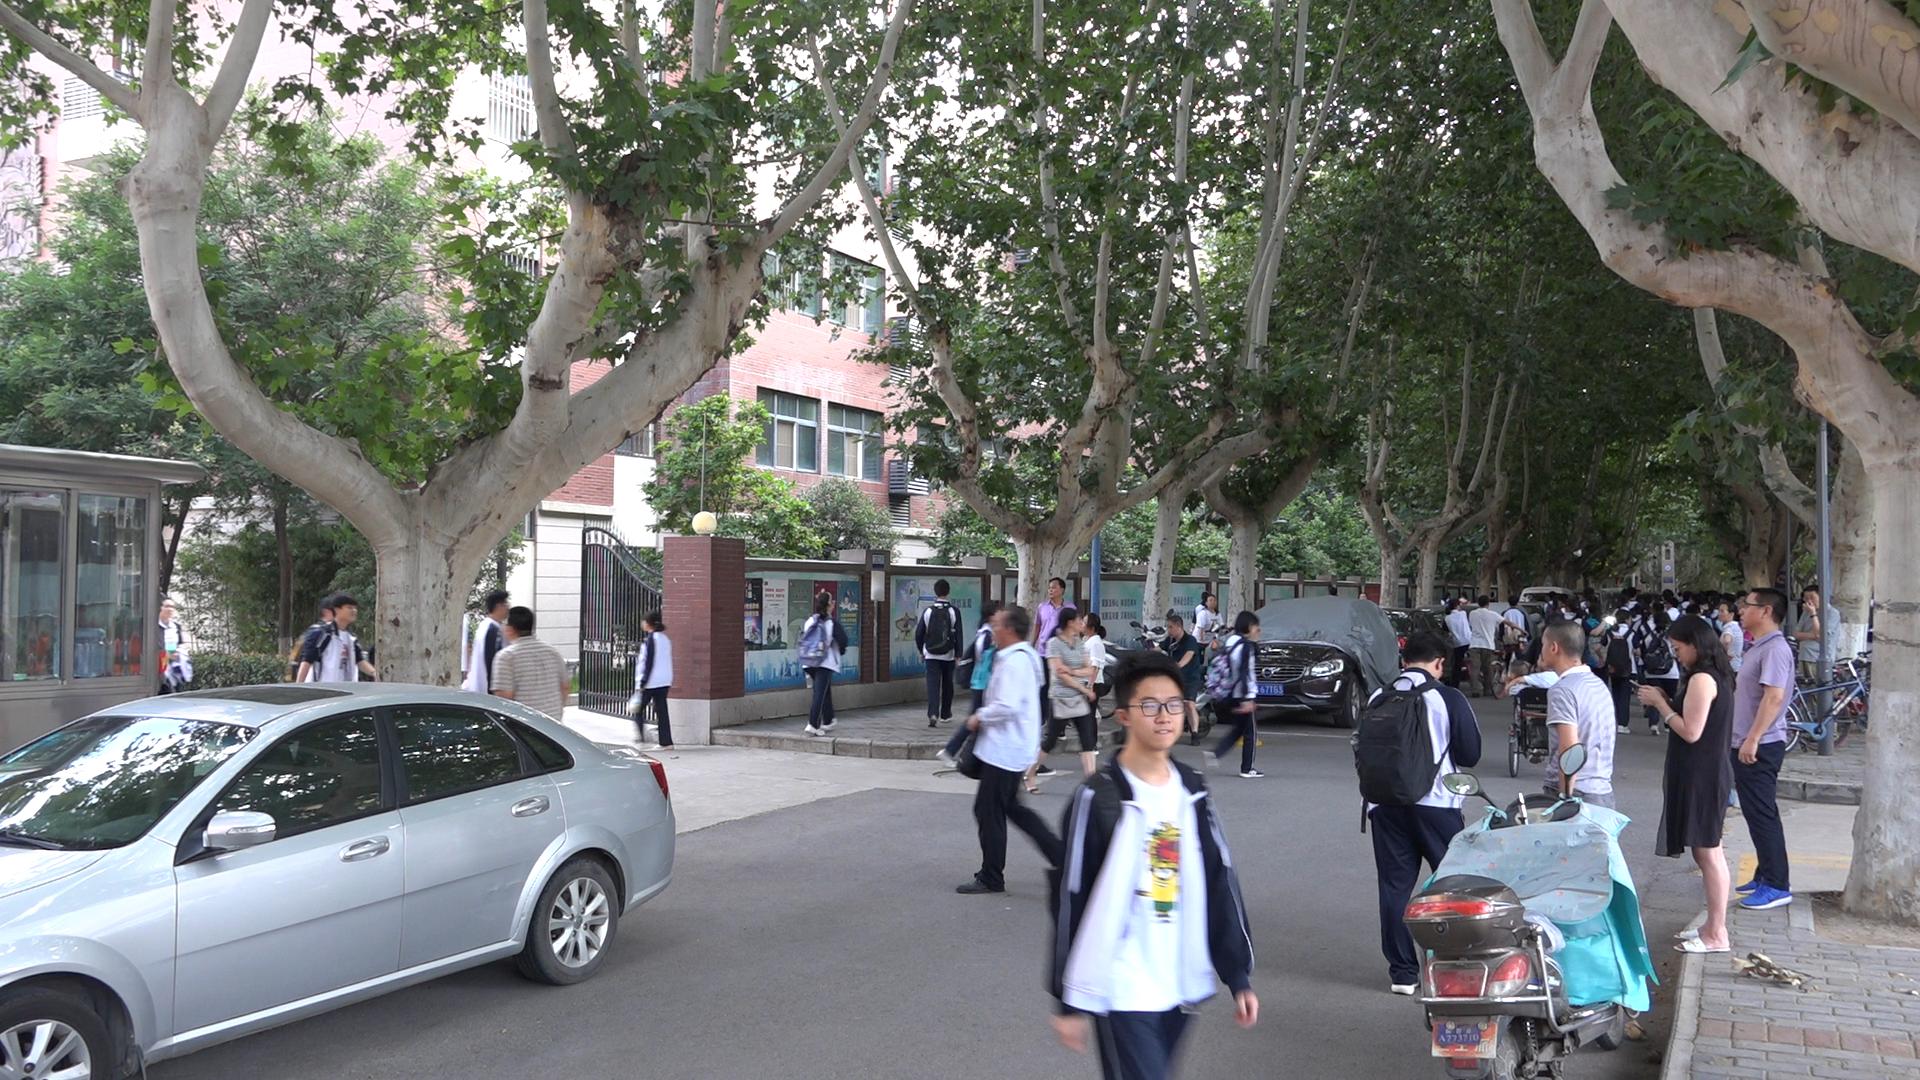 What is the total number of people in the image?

58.